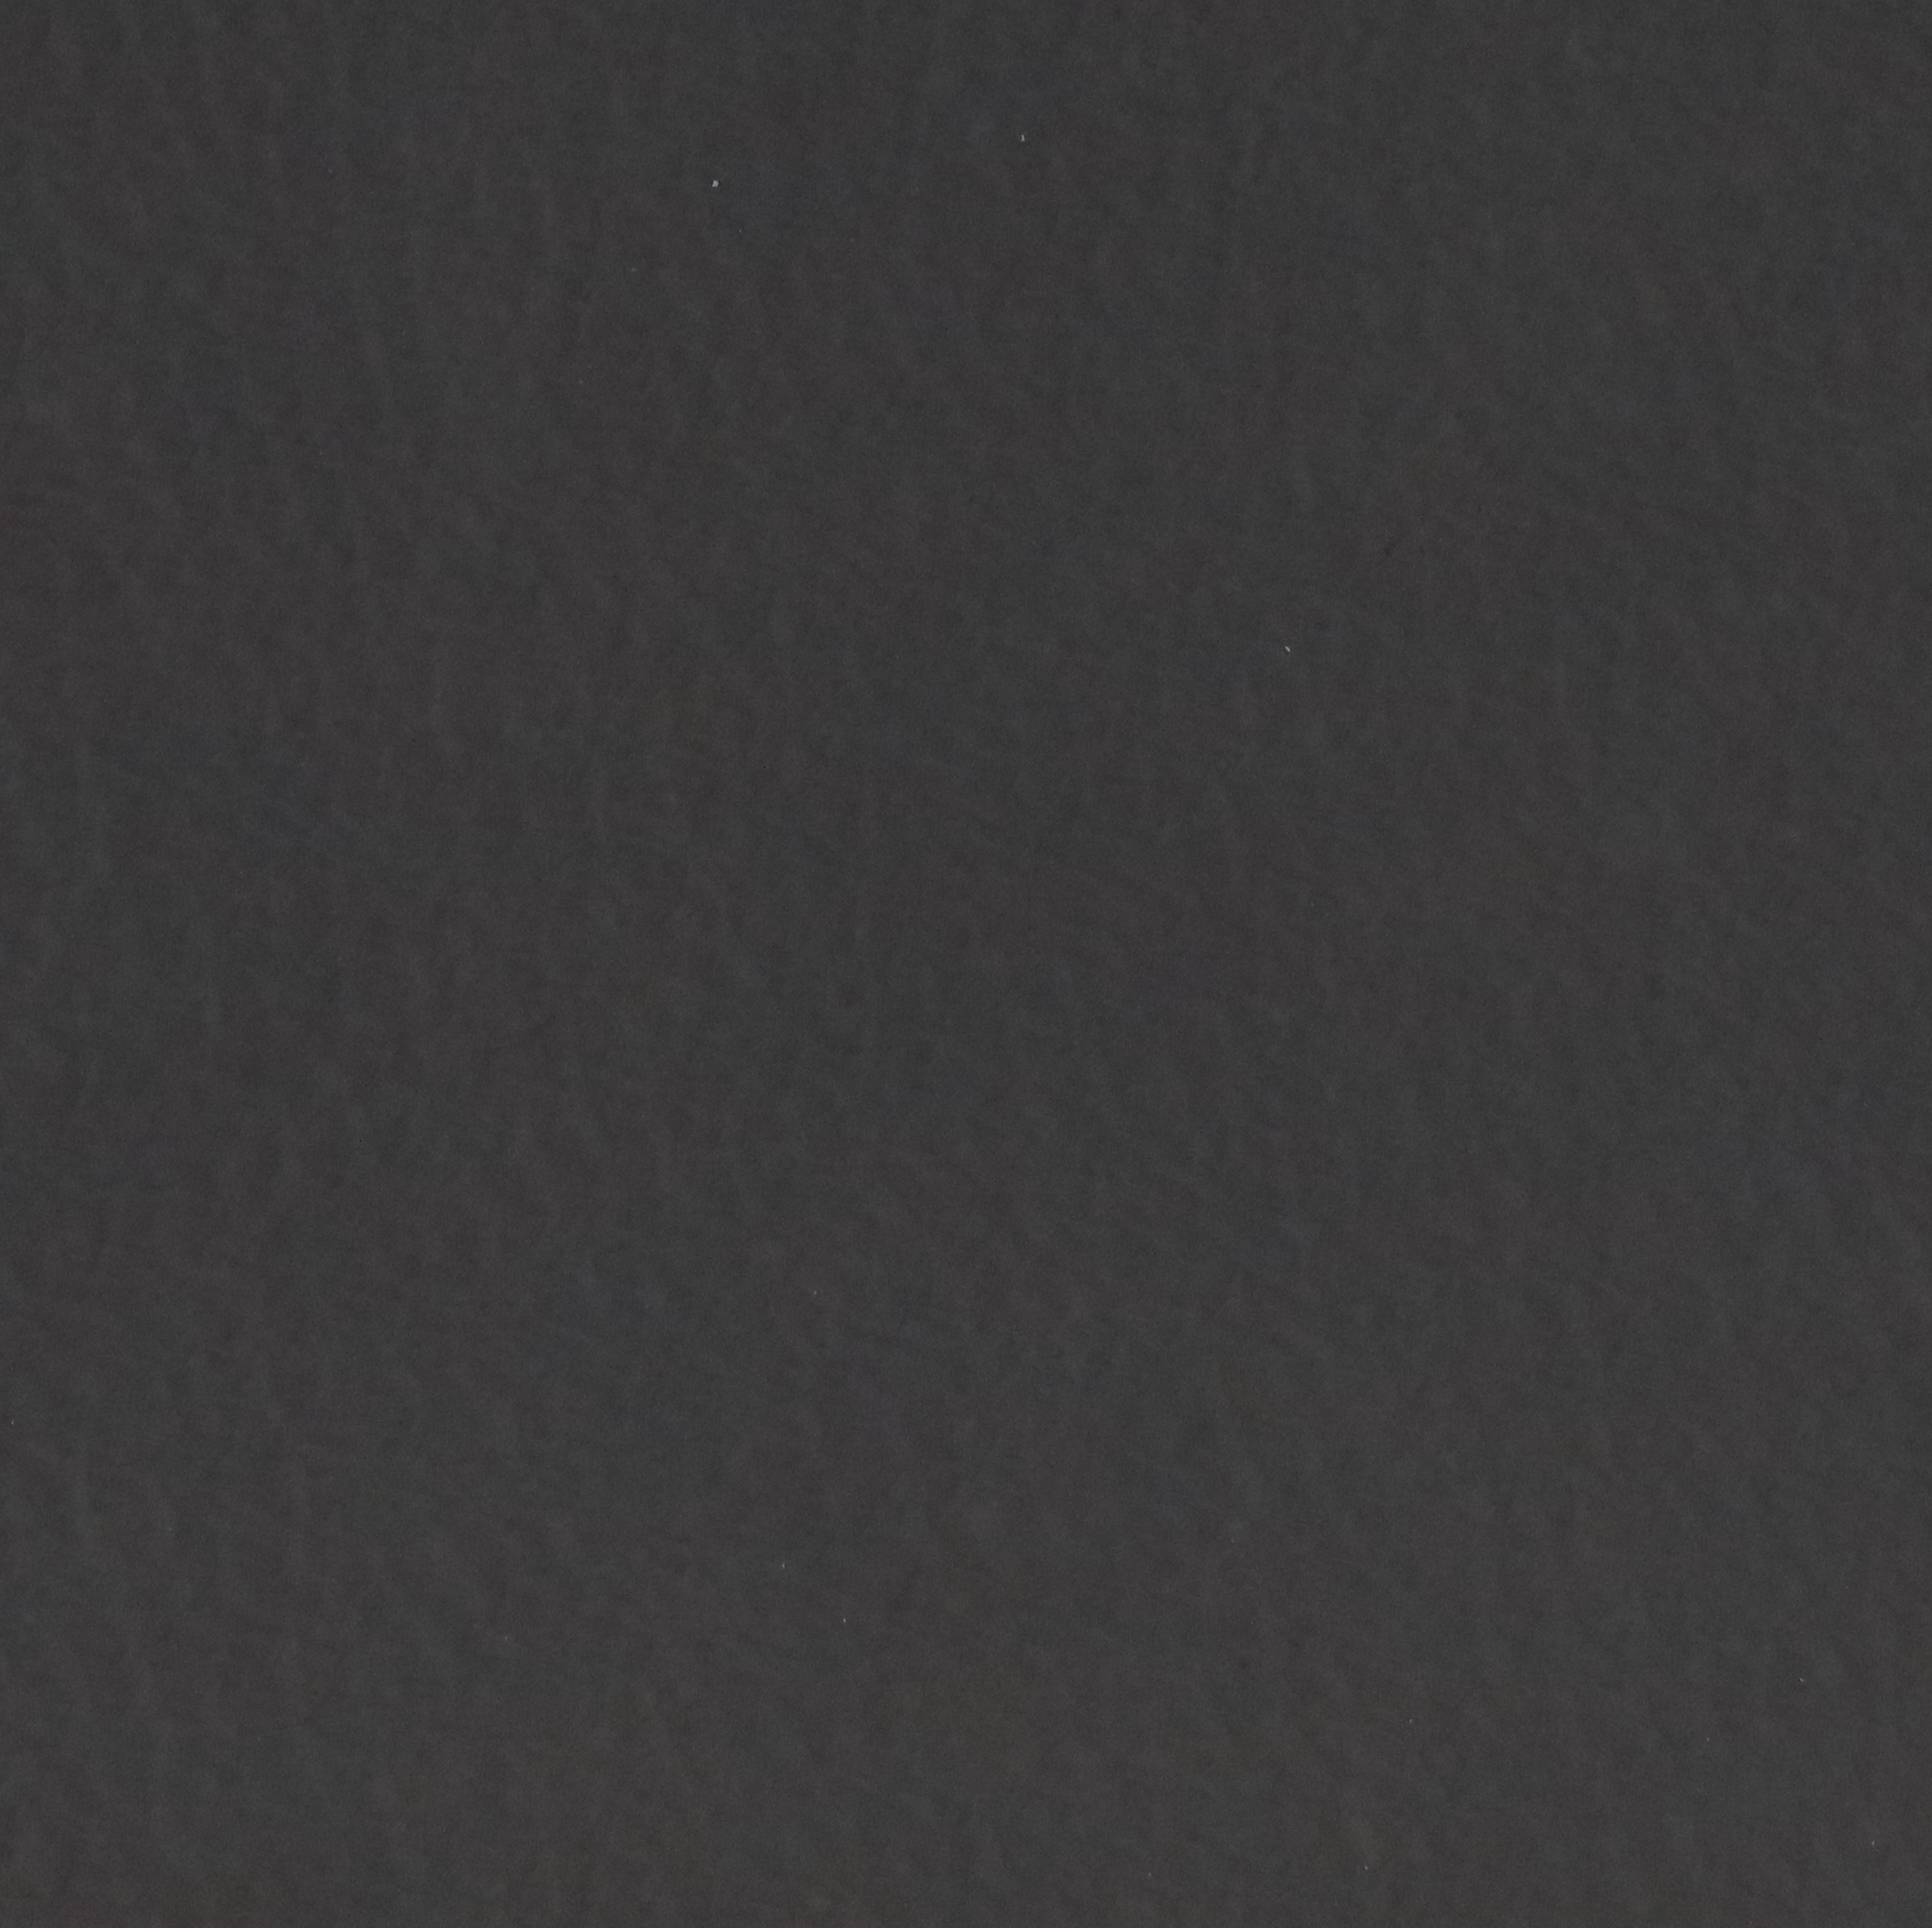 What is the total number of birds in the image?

0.